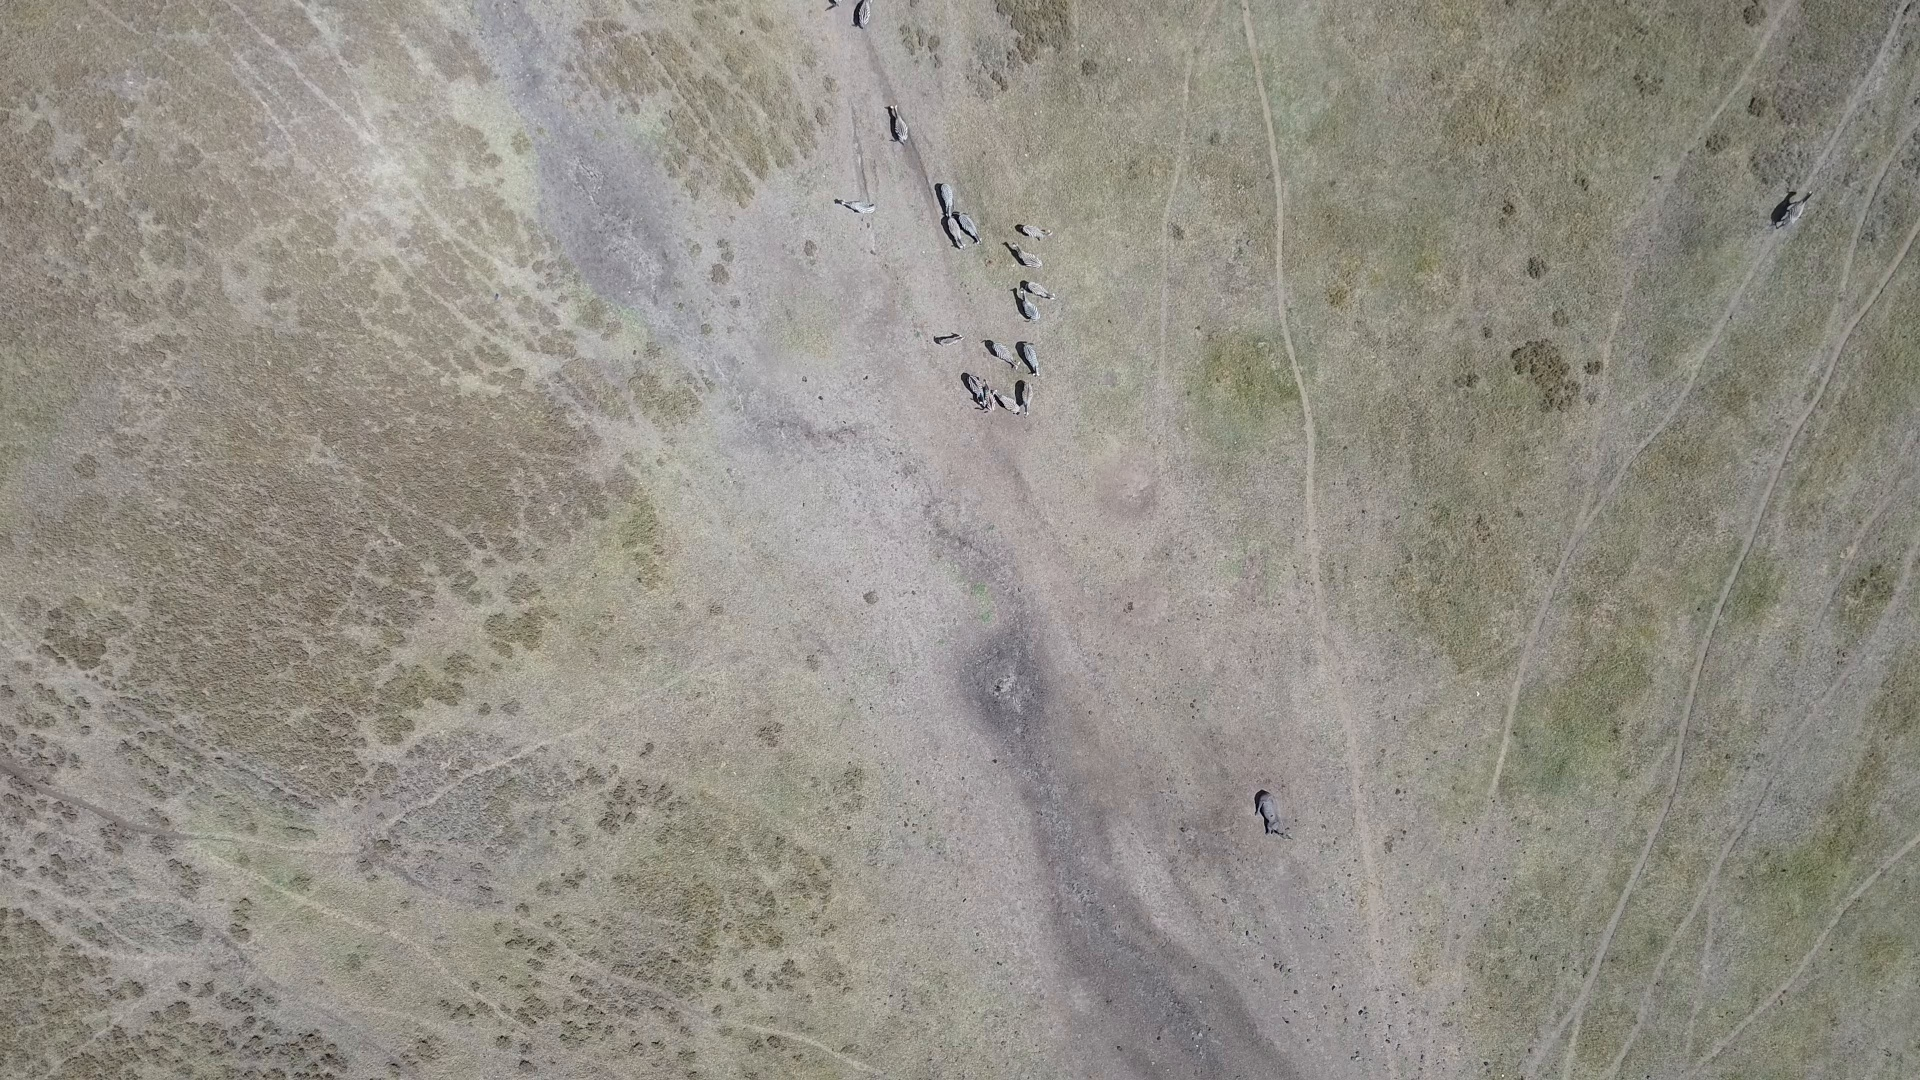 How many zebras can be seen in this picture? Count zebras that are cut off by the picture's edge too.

18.